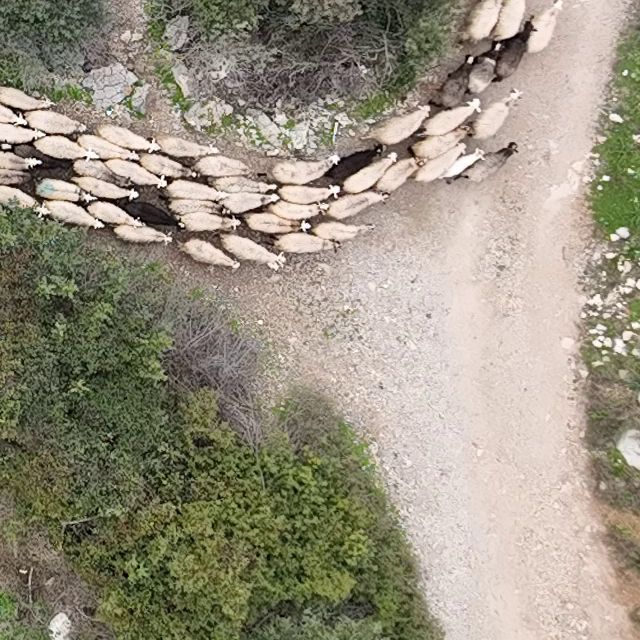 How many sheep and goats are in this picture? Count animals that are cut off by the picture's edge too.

54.